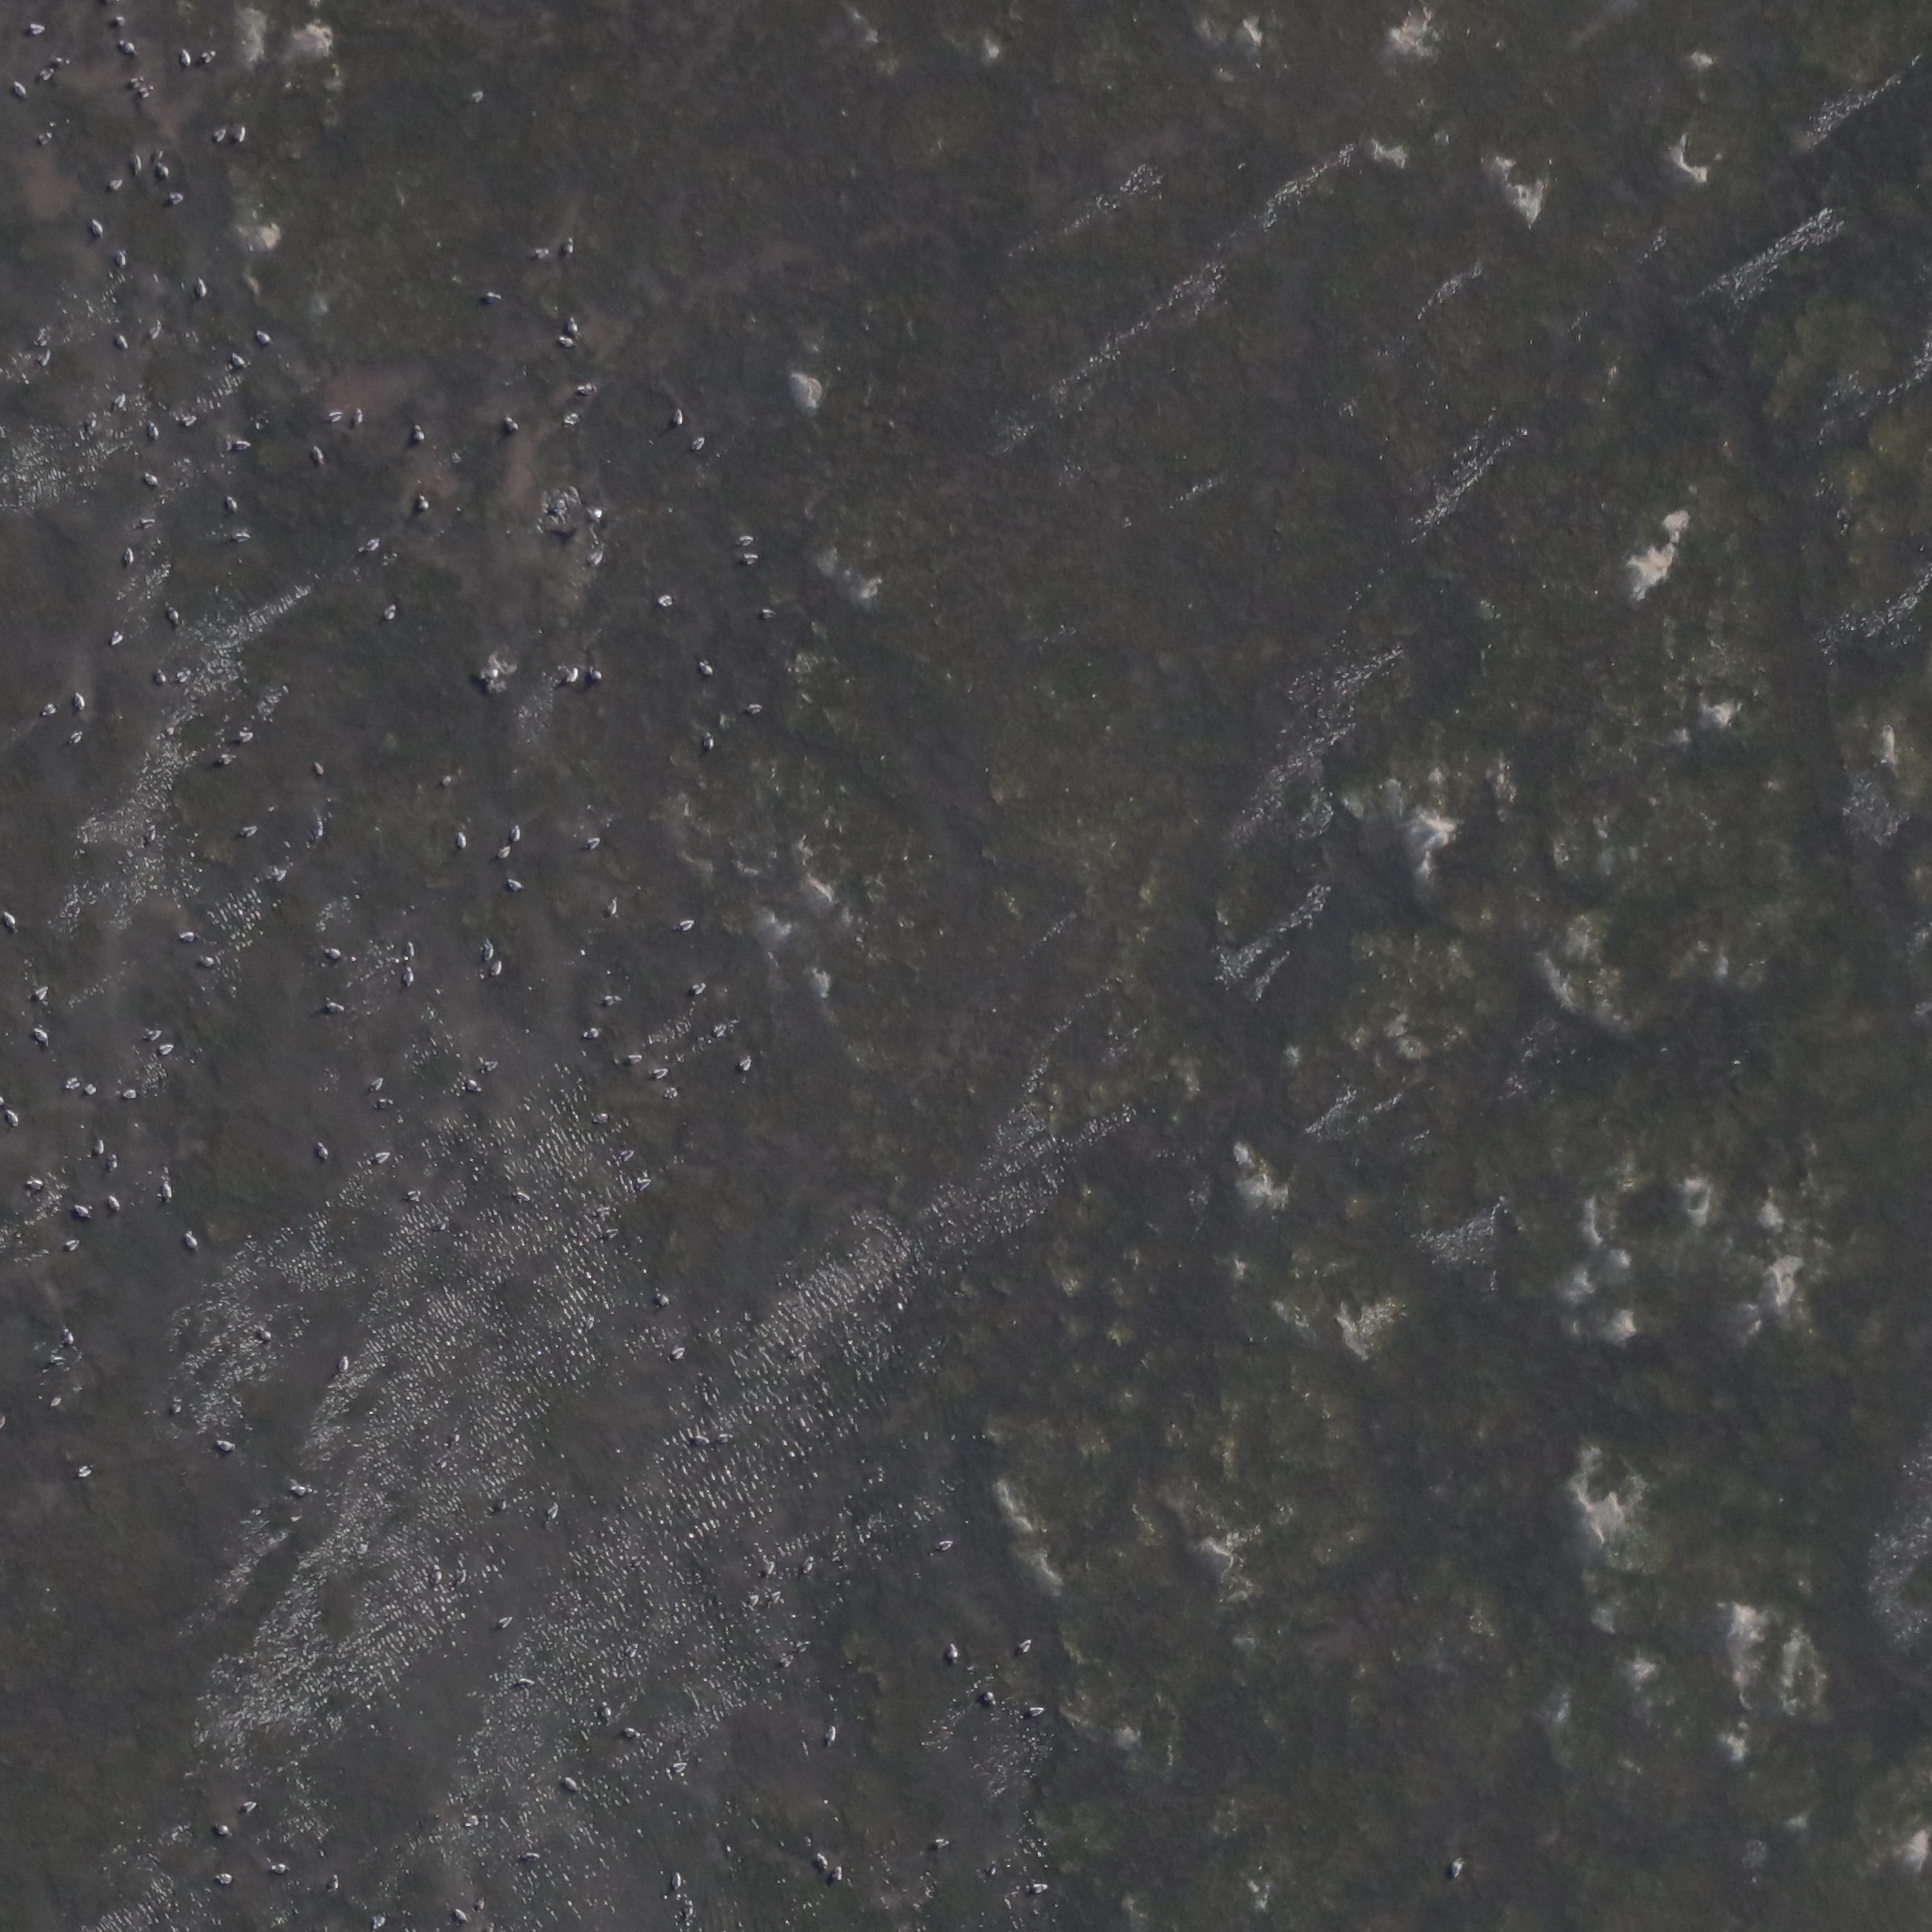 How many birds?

190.